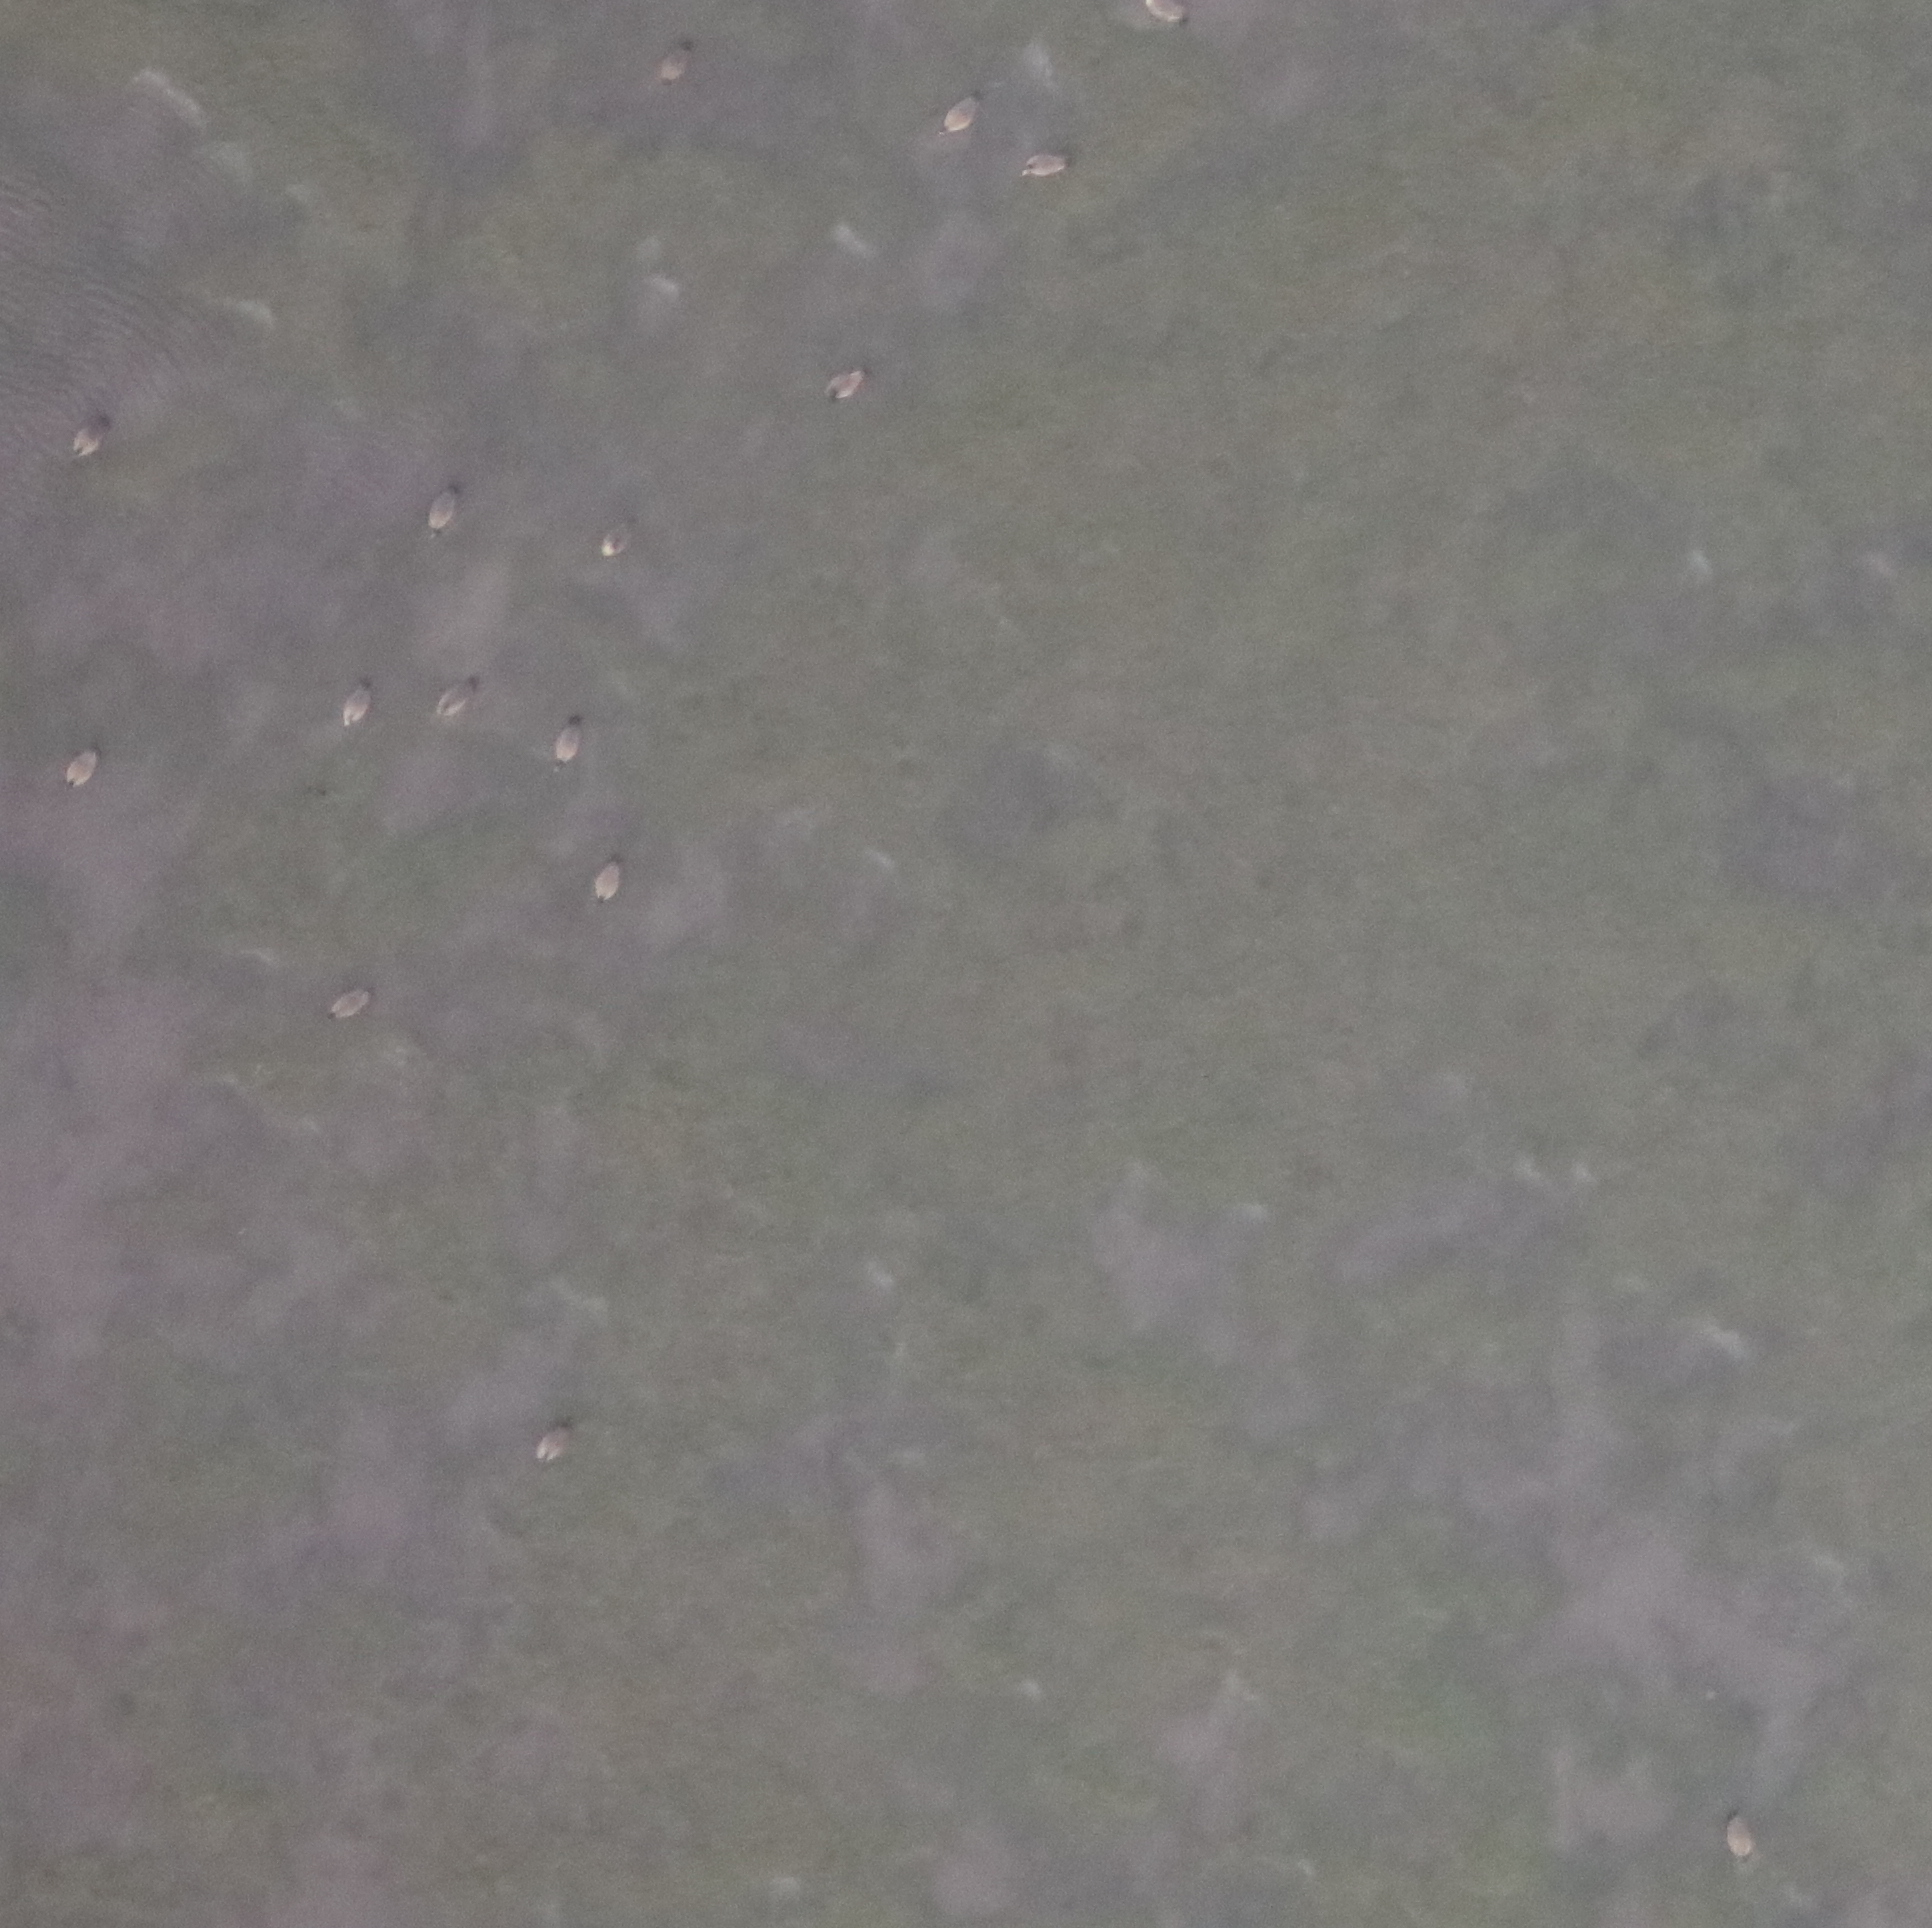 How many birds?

16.